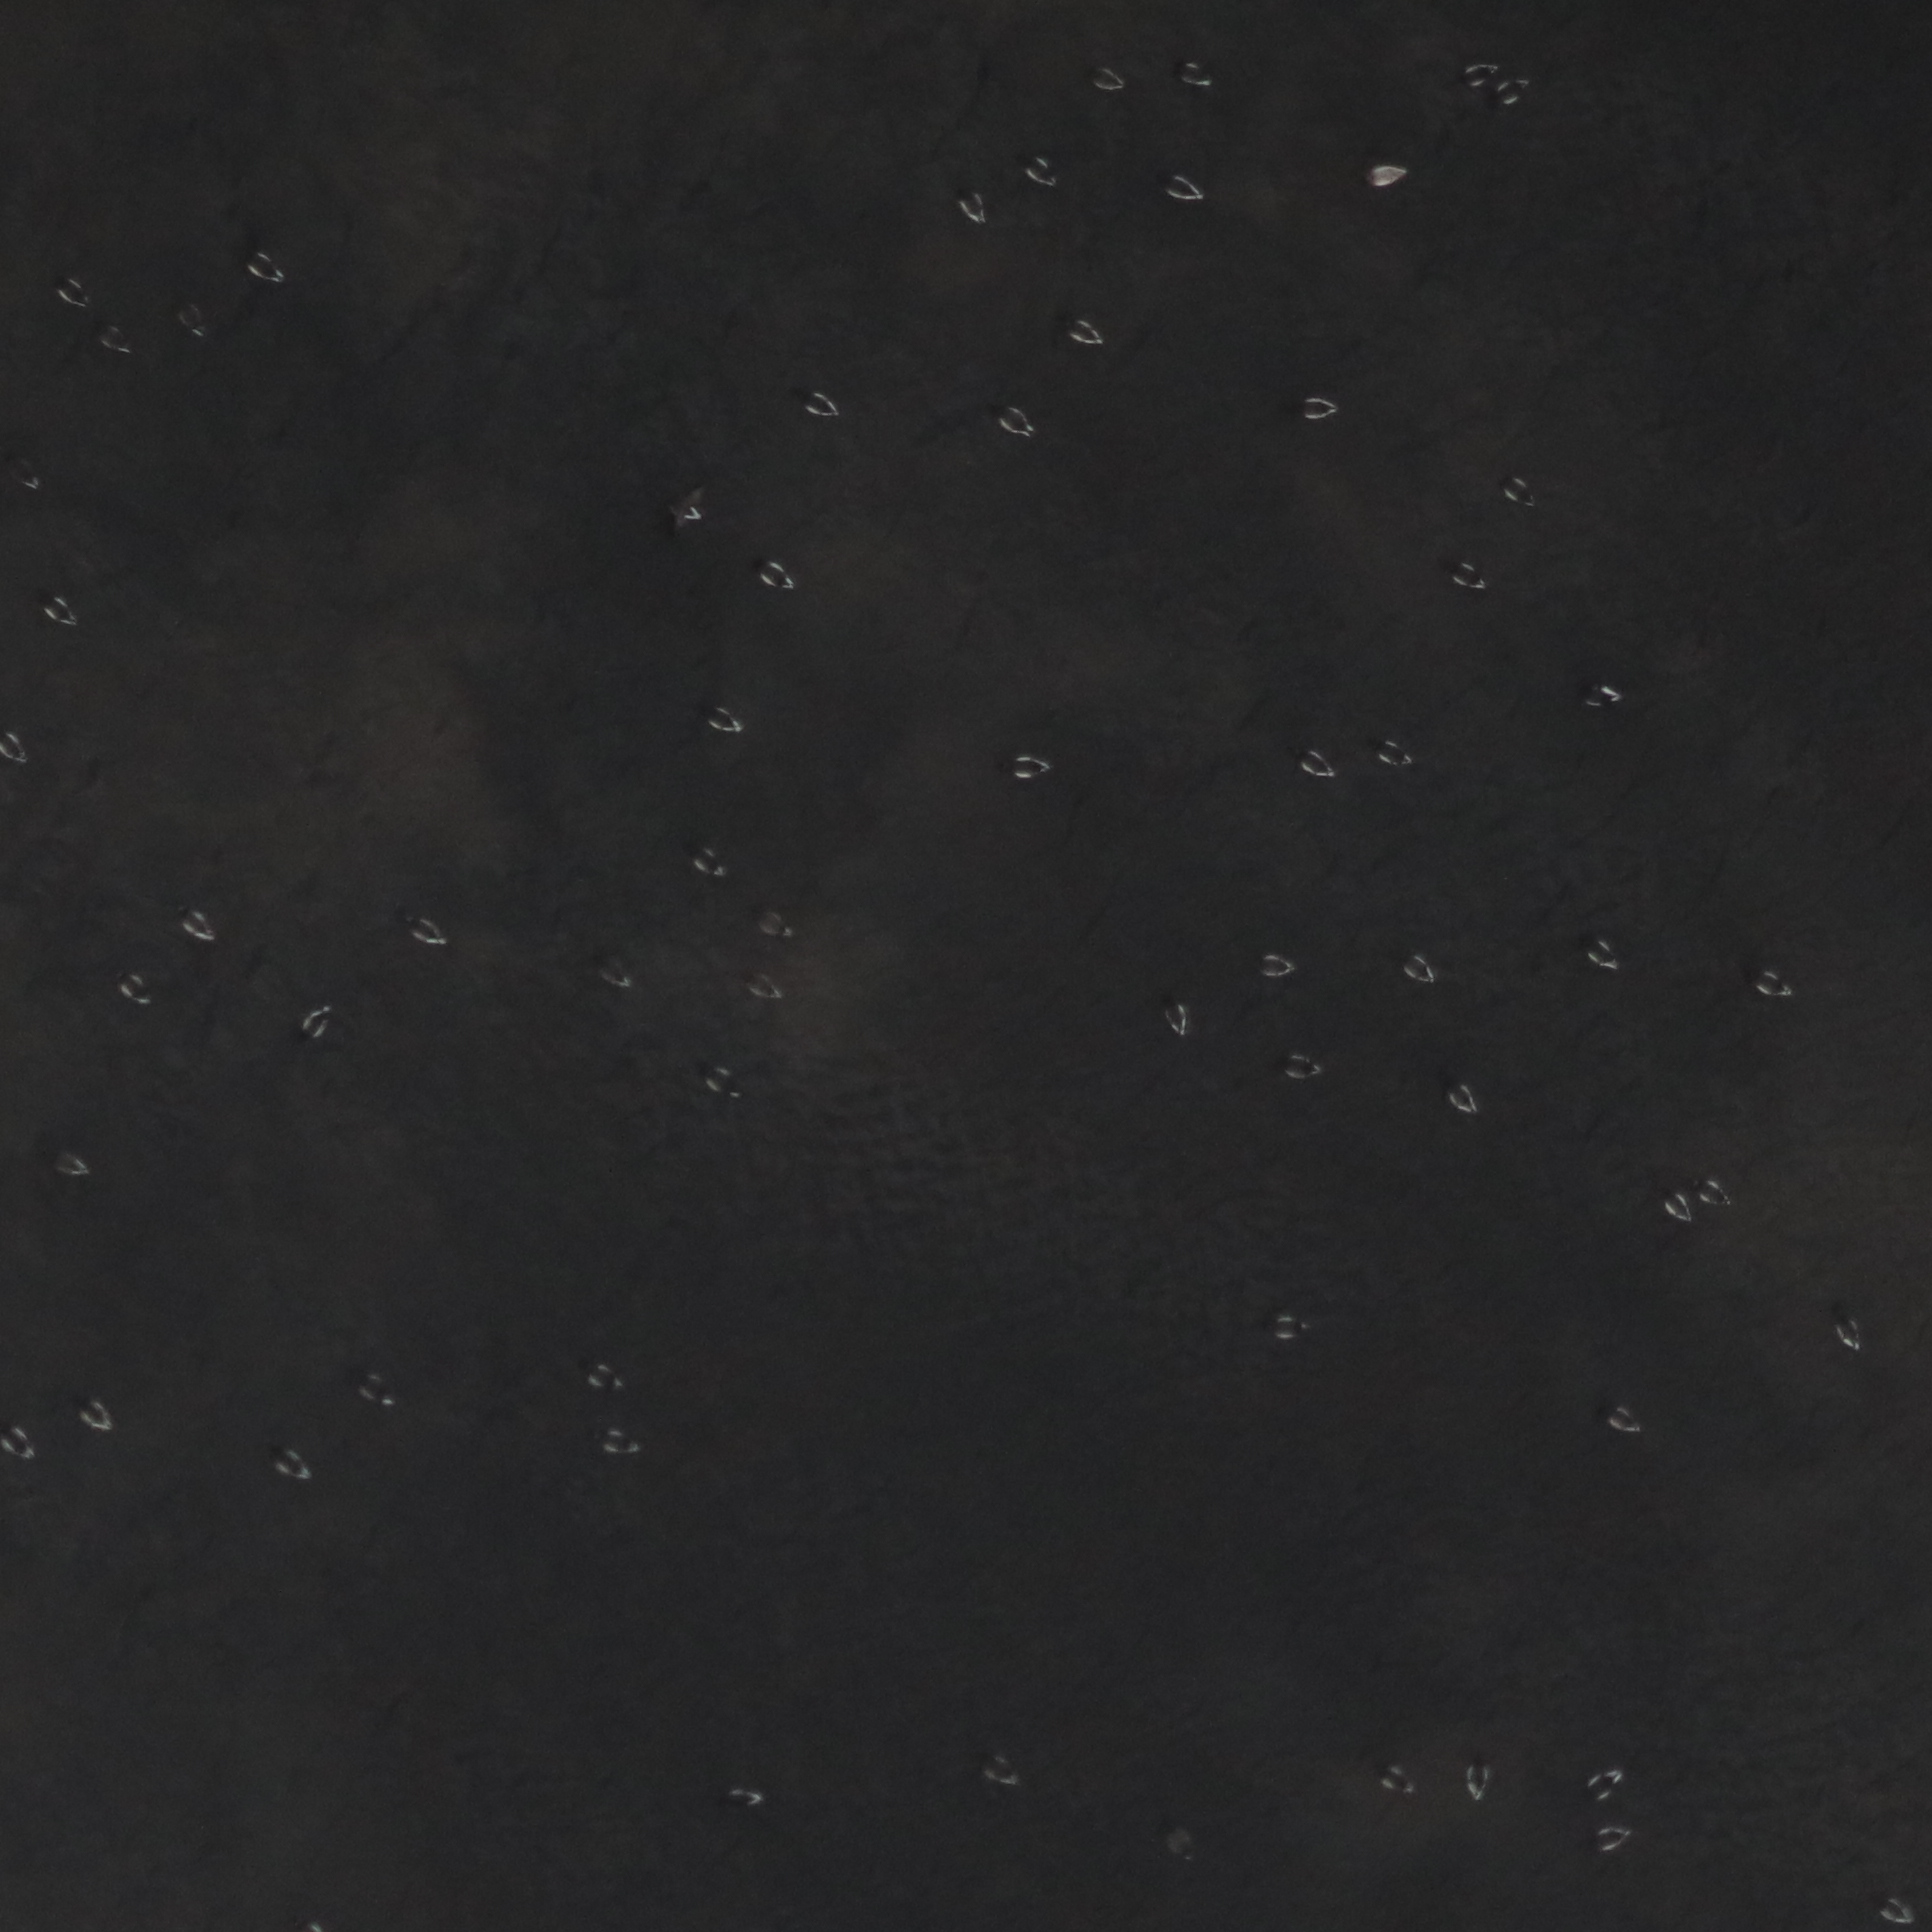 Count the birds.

63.